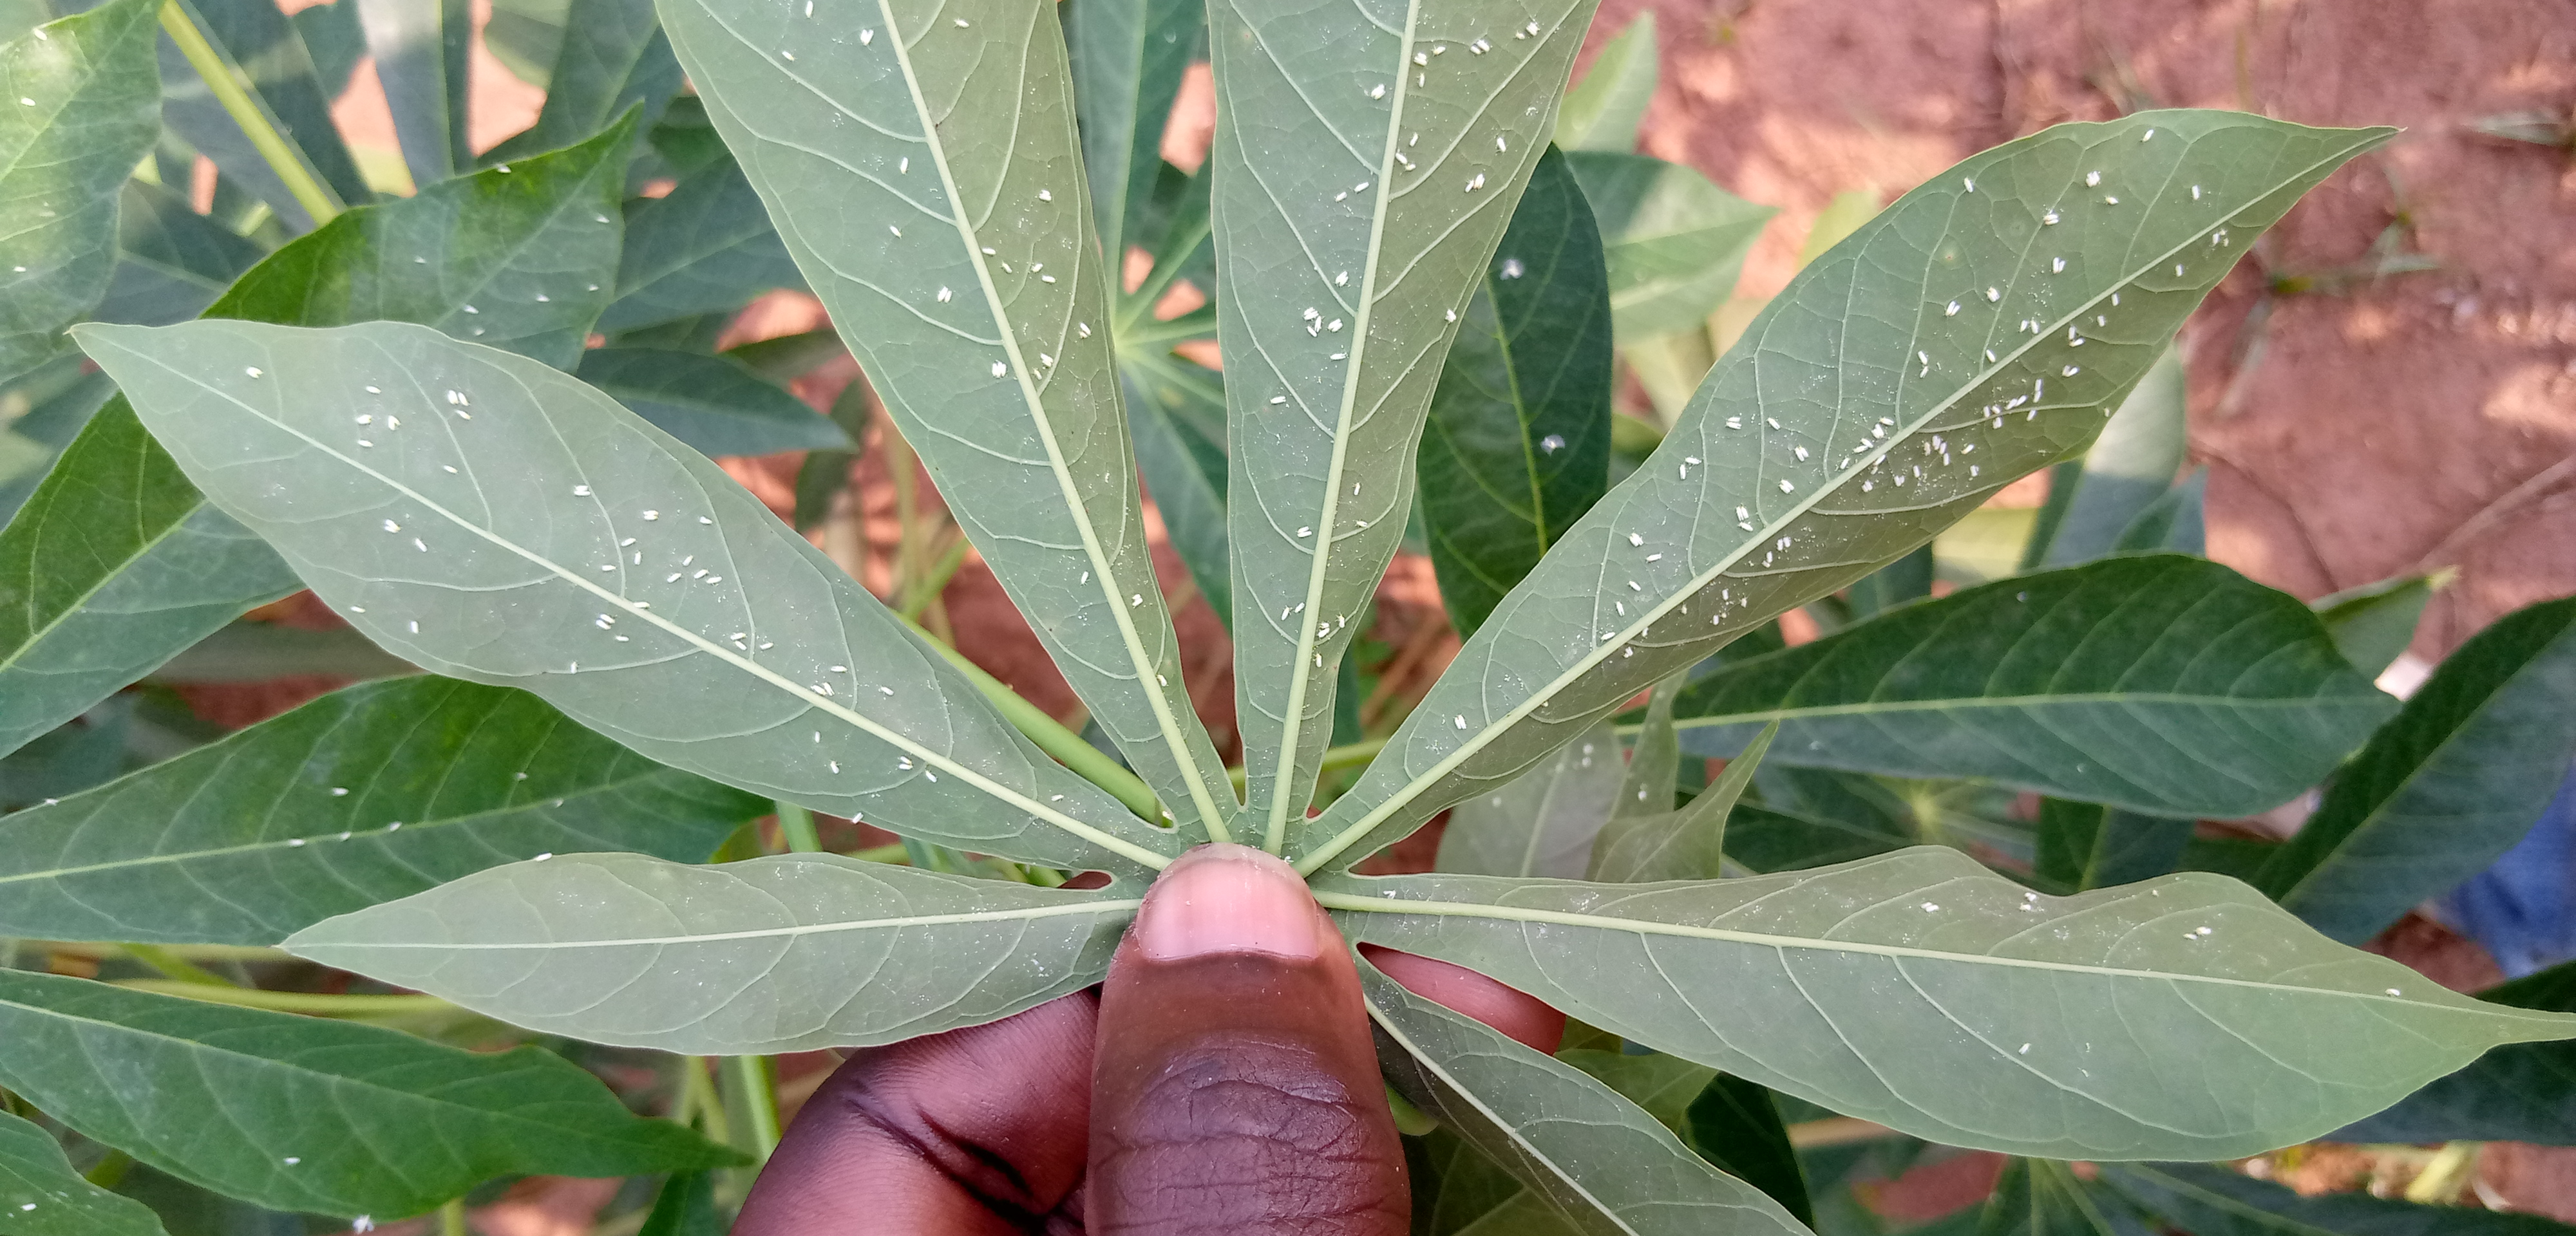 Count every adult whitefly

186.